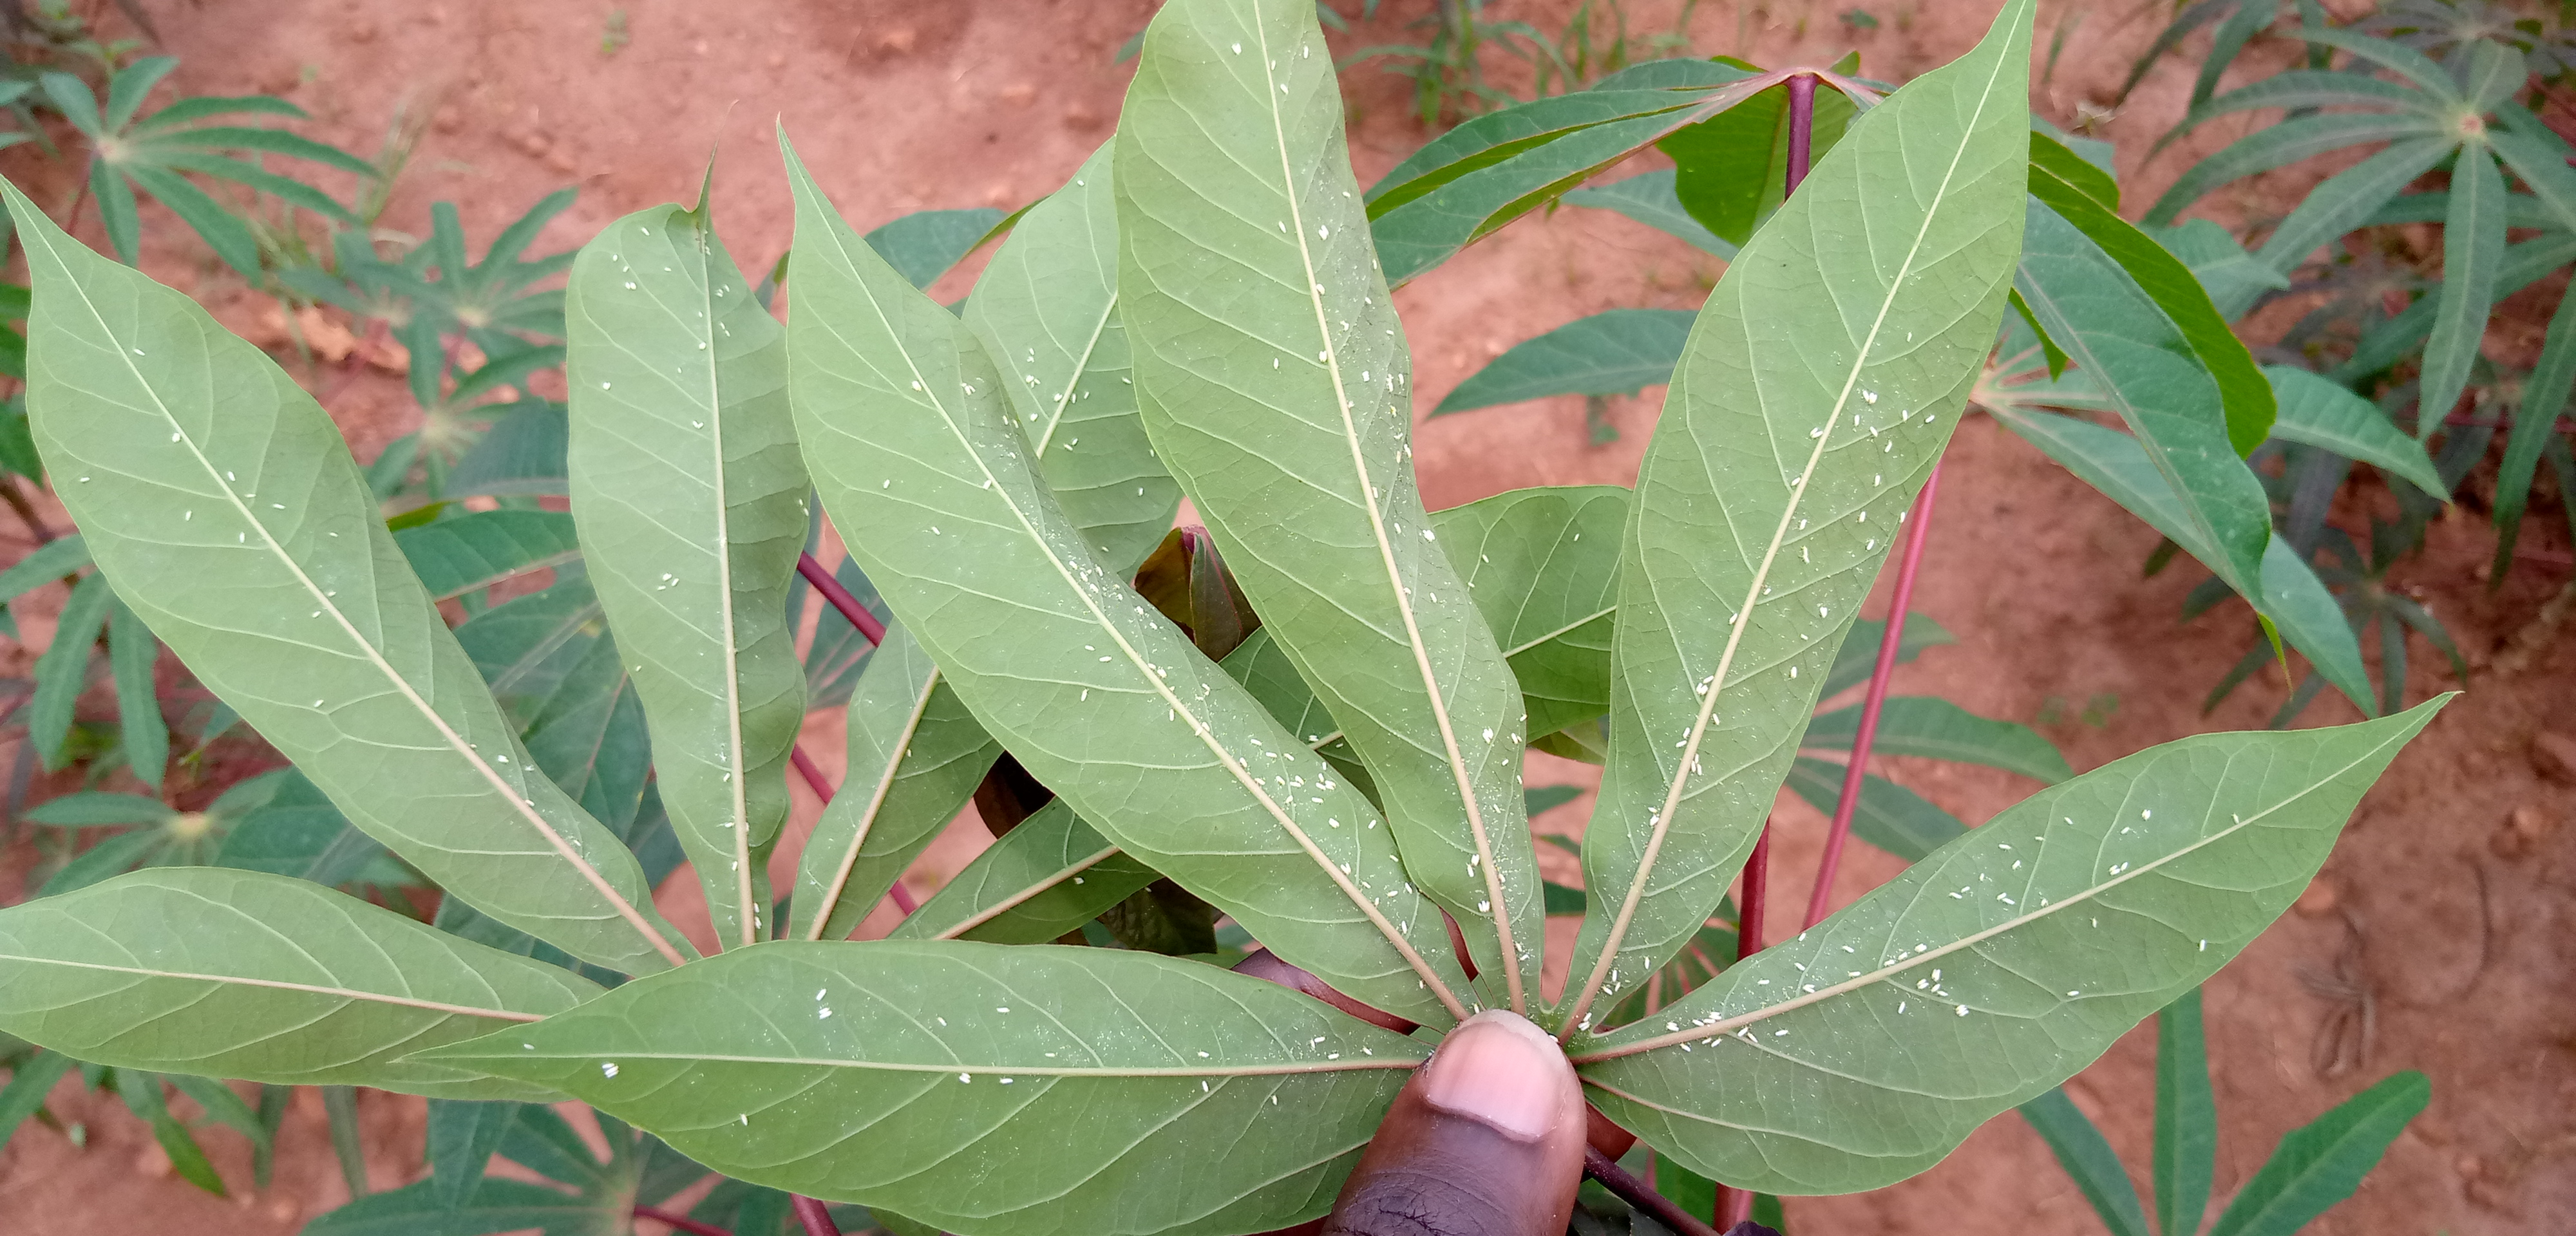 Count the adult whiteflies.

186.